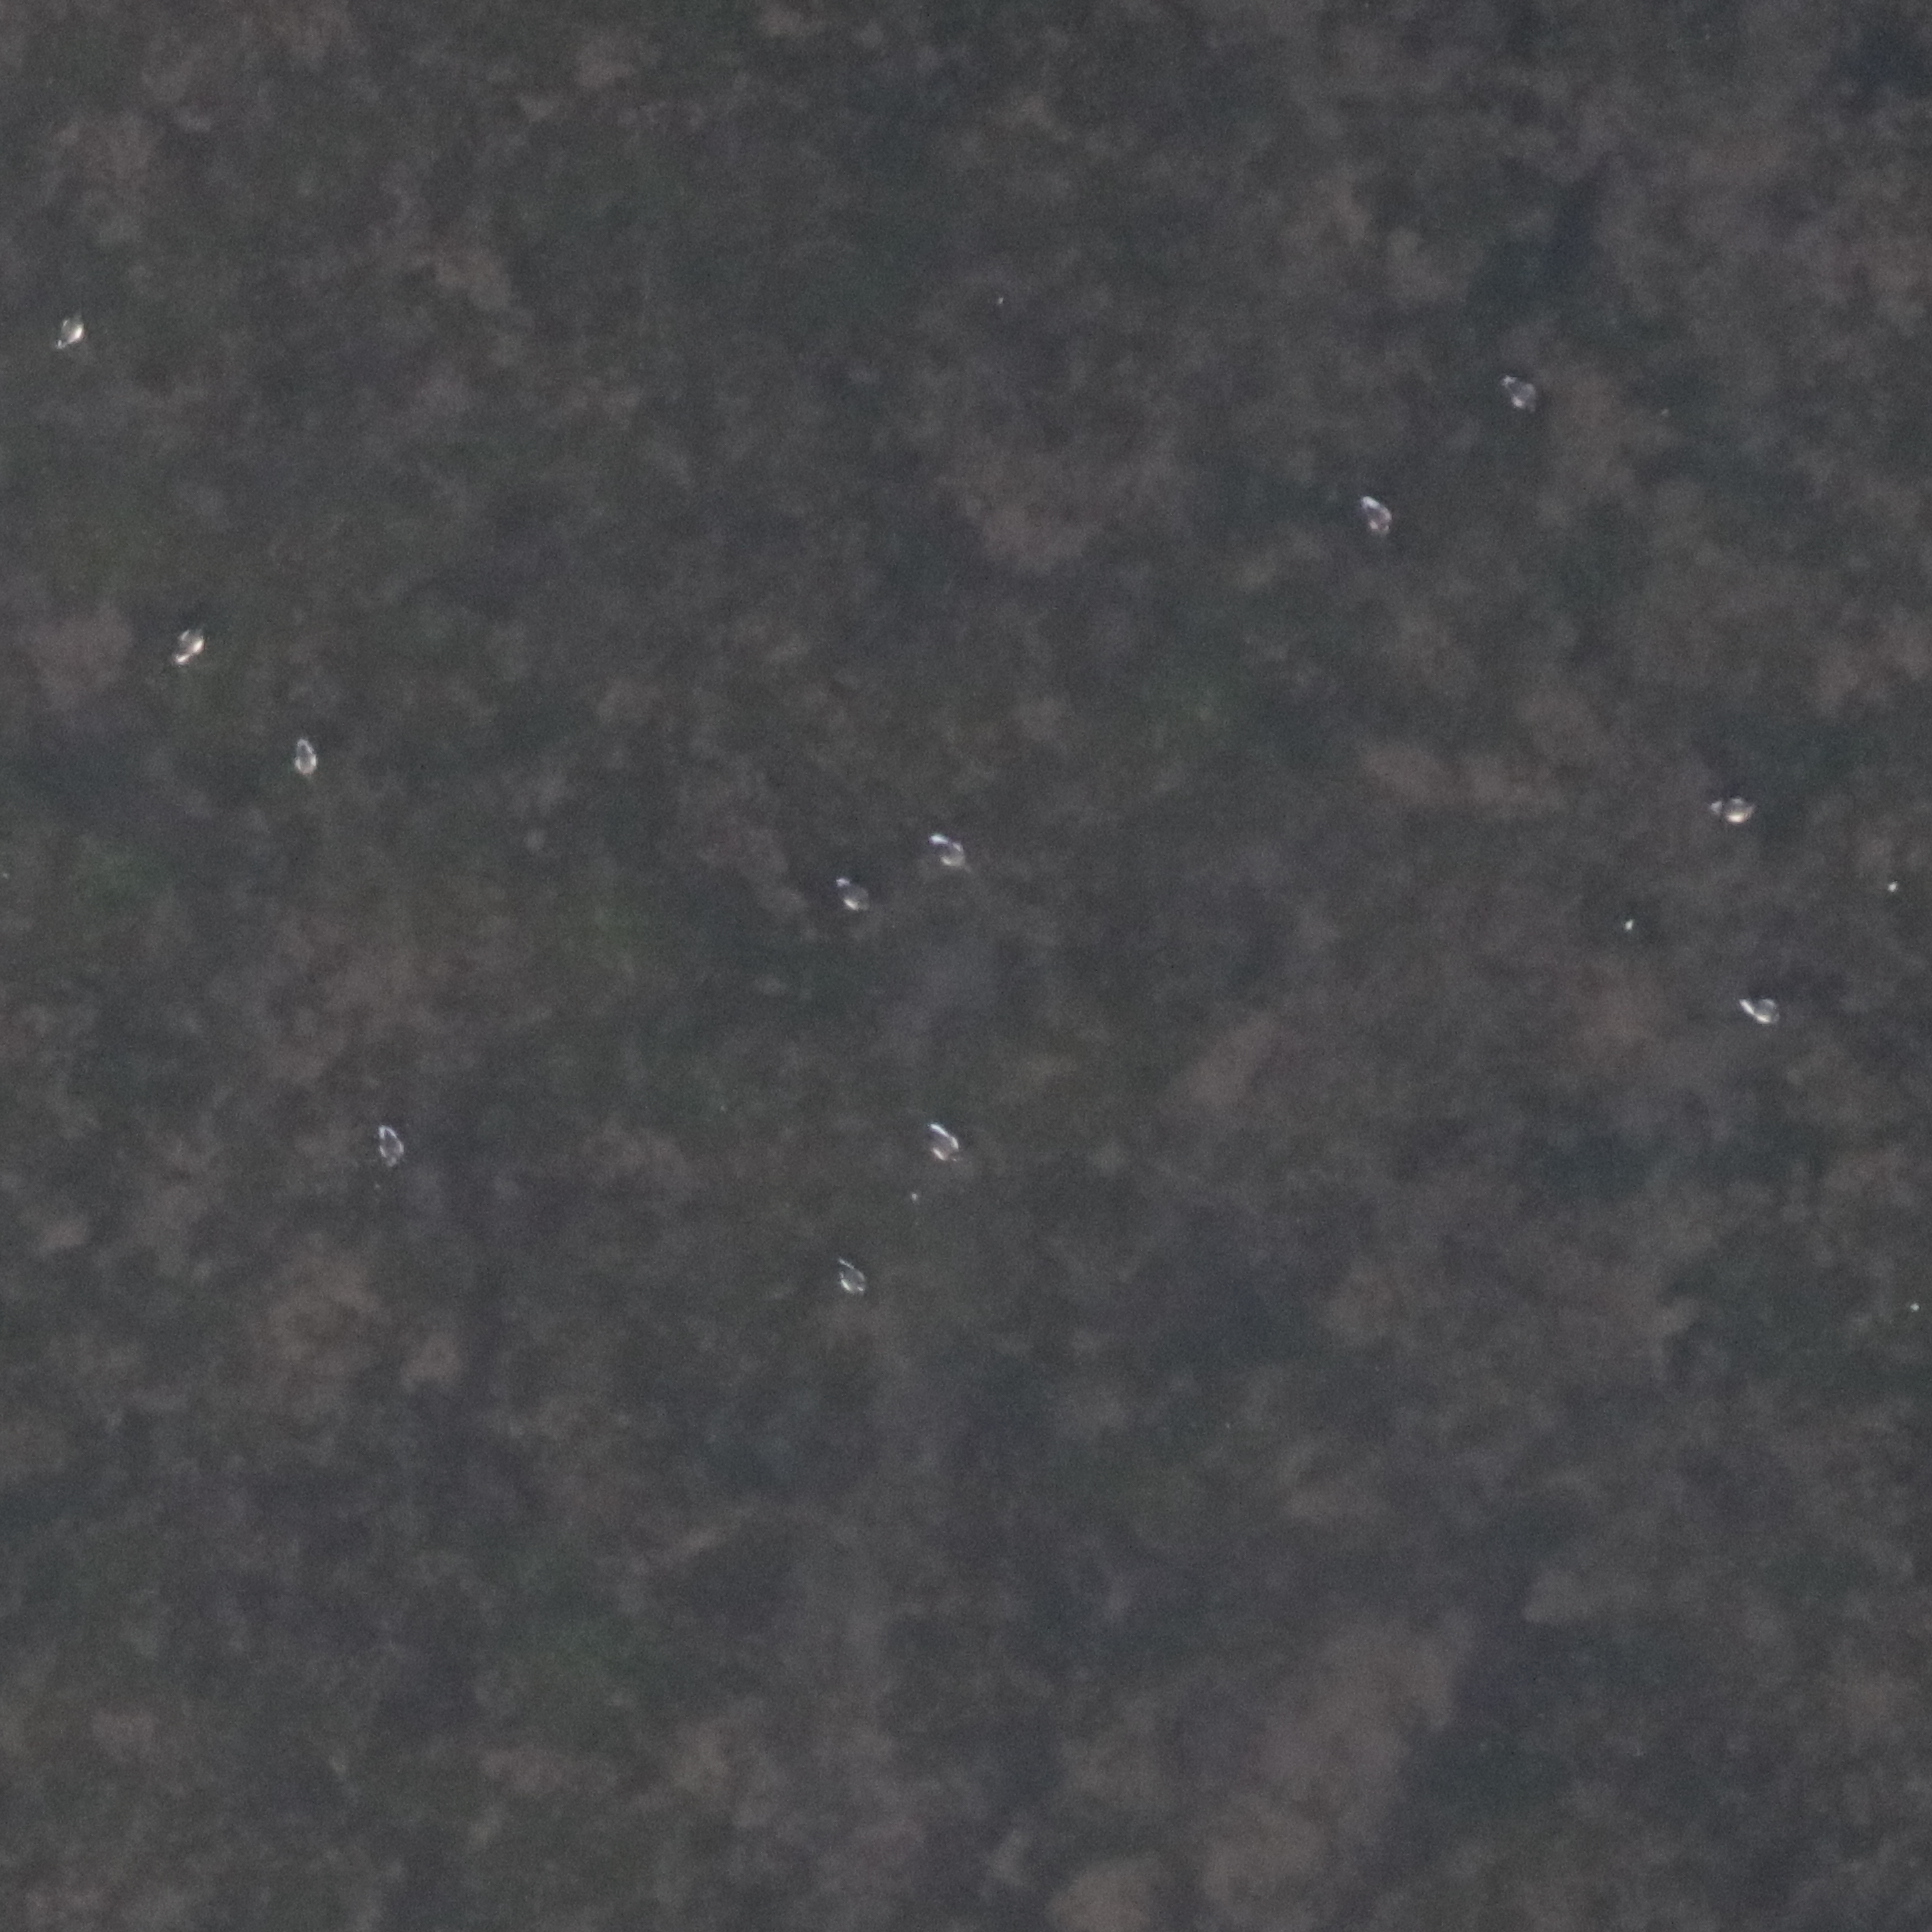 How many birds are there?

12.